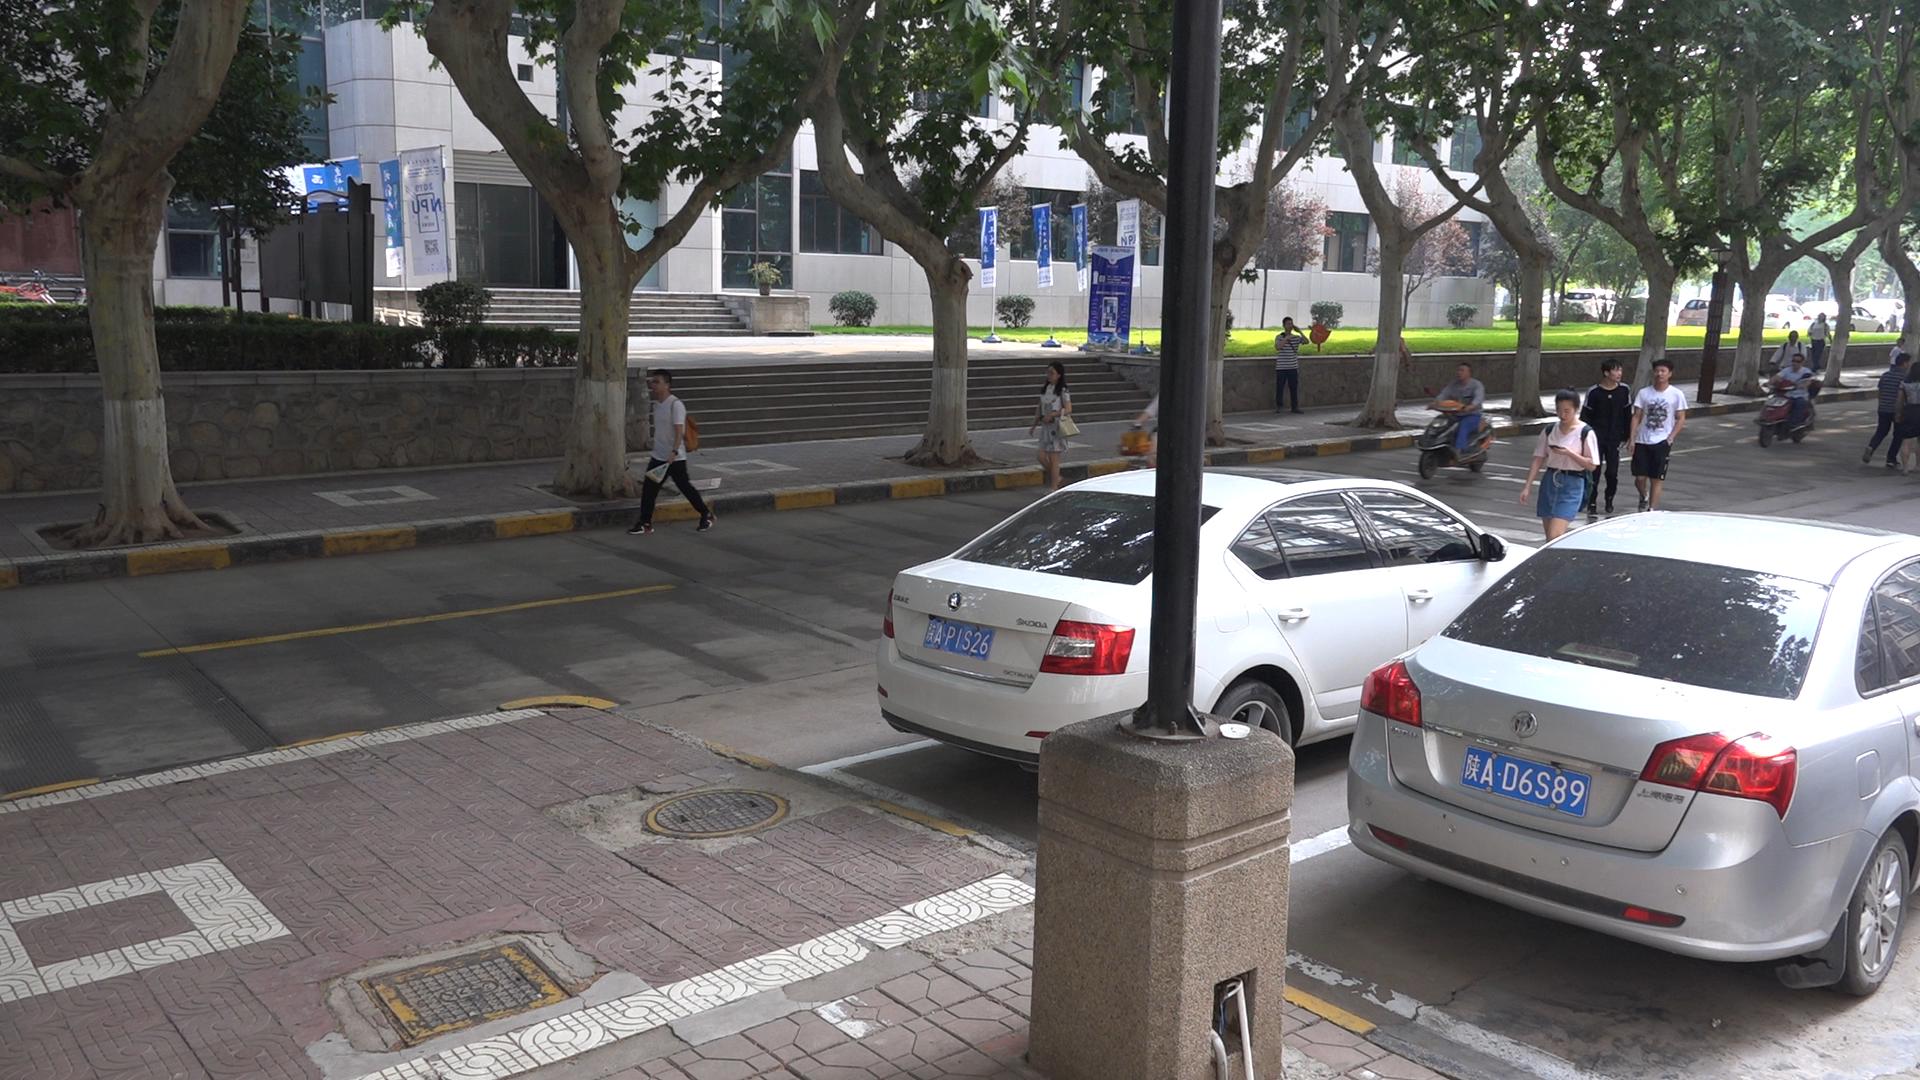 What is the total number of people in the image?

13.